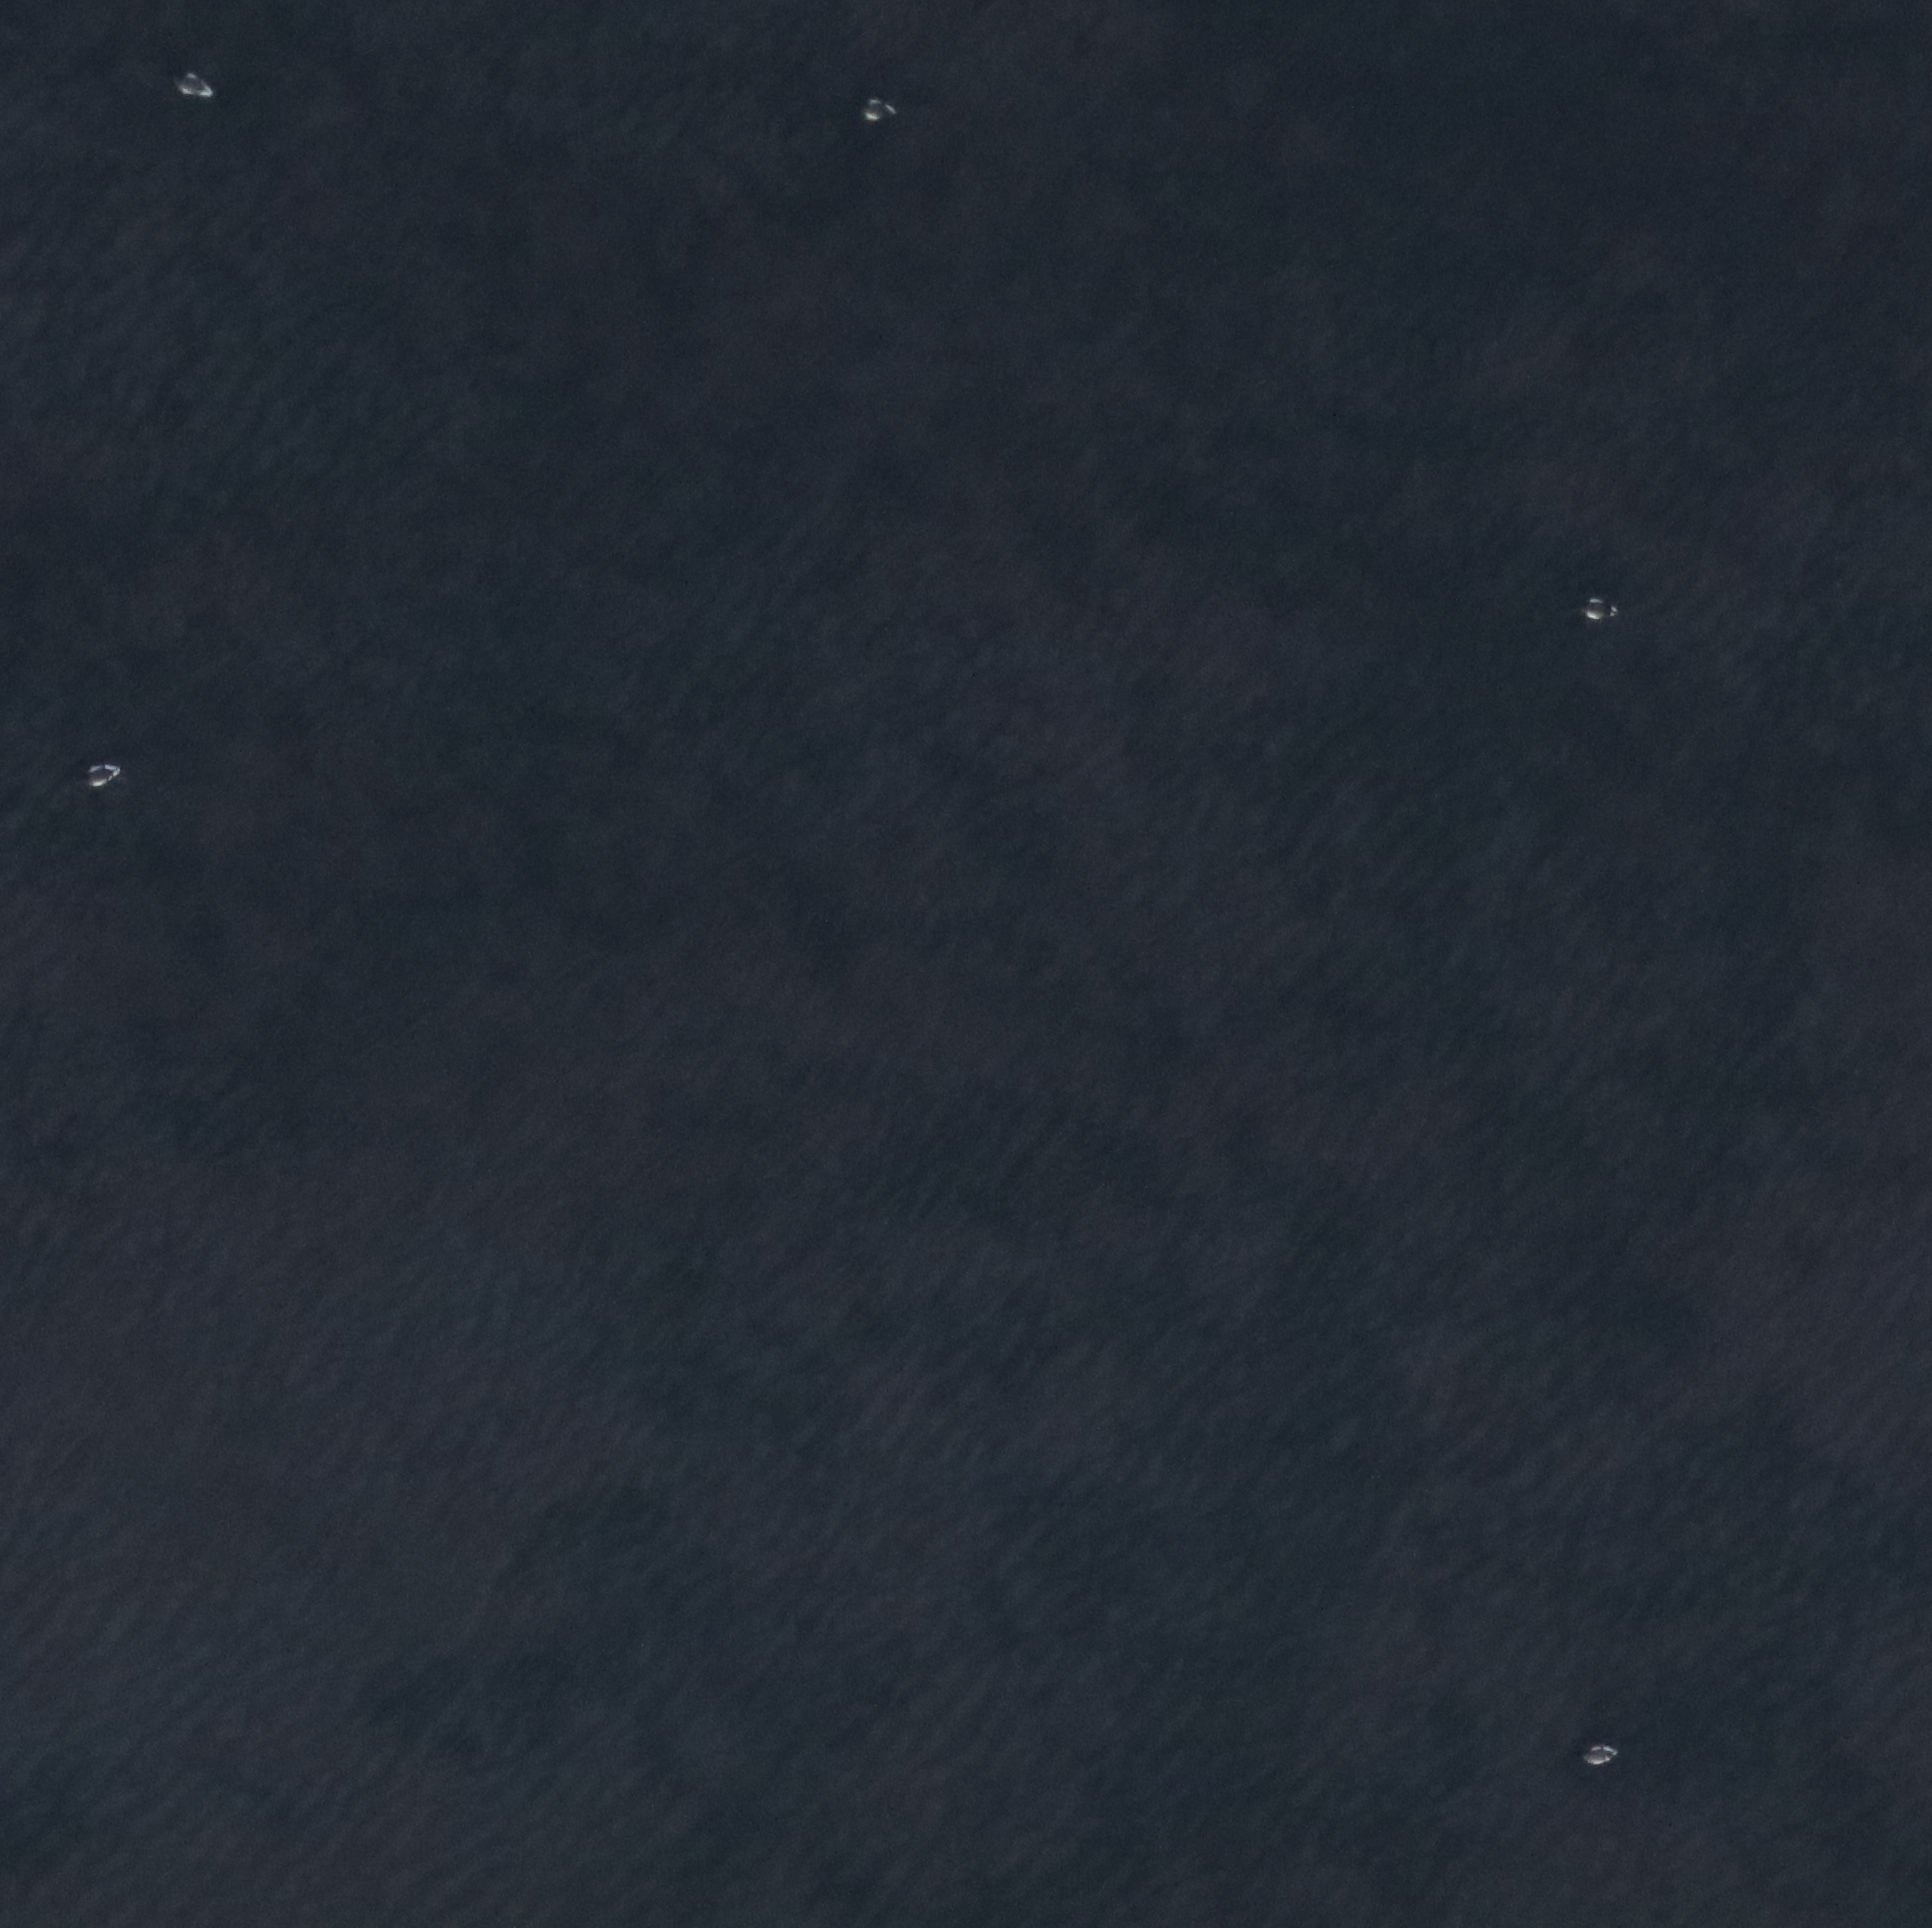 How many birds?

5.